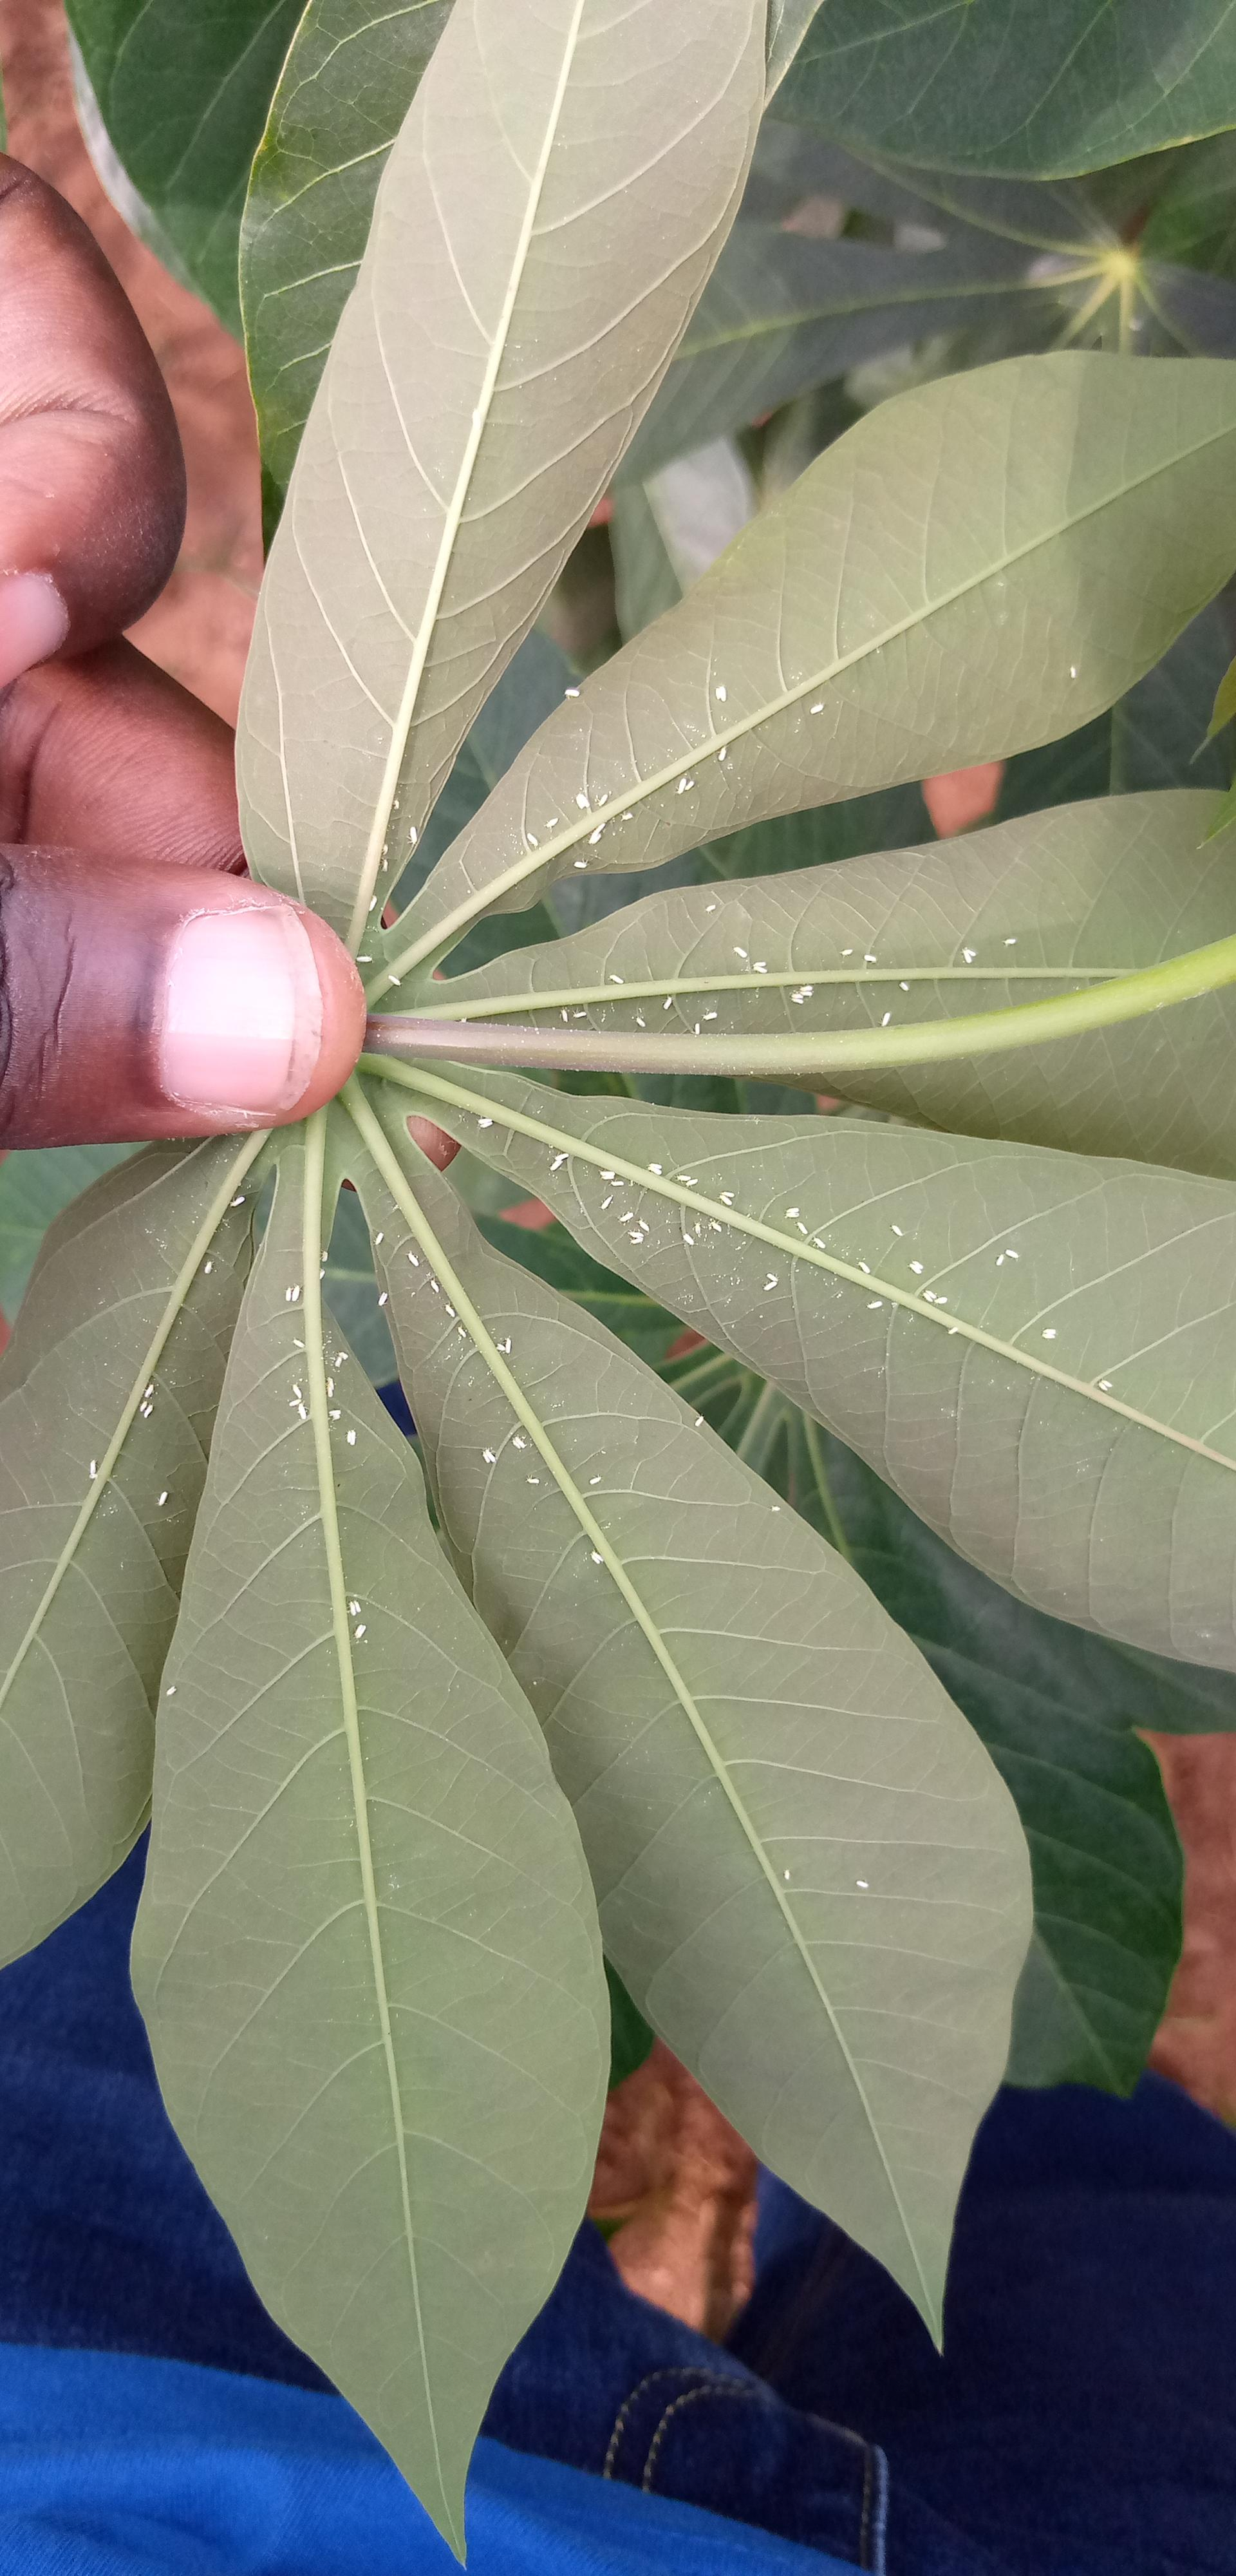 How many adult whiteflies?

101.